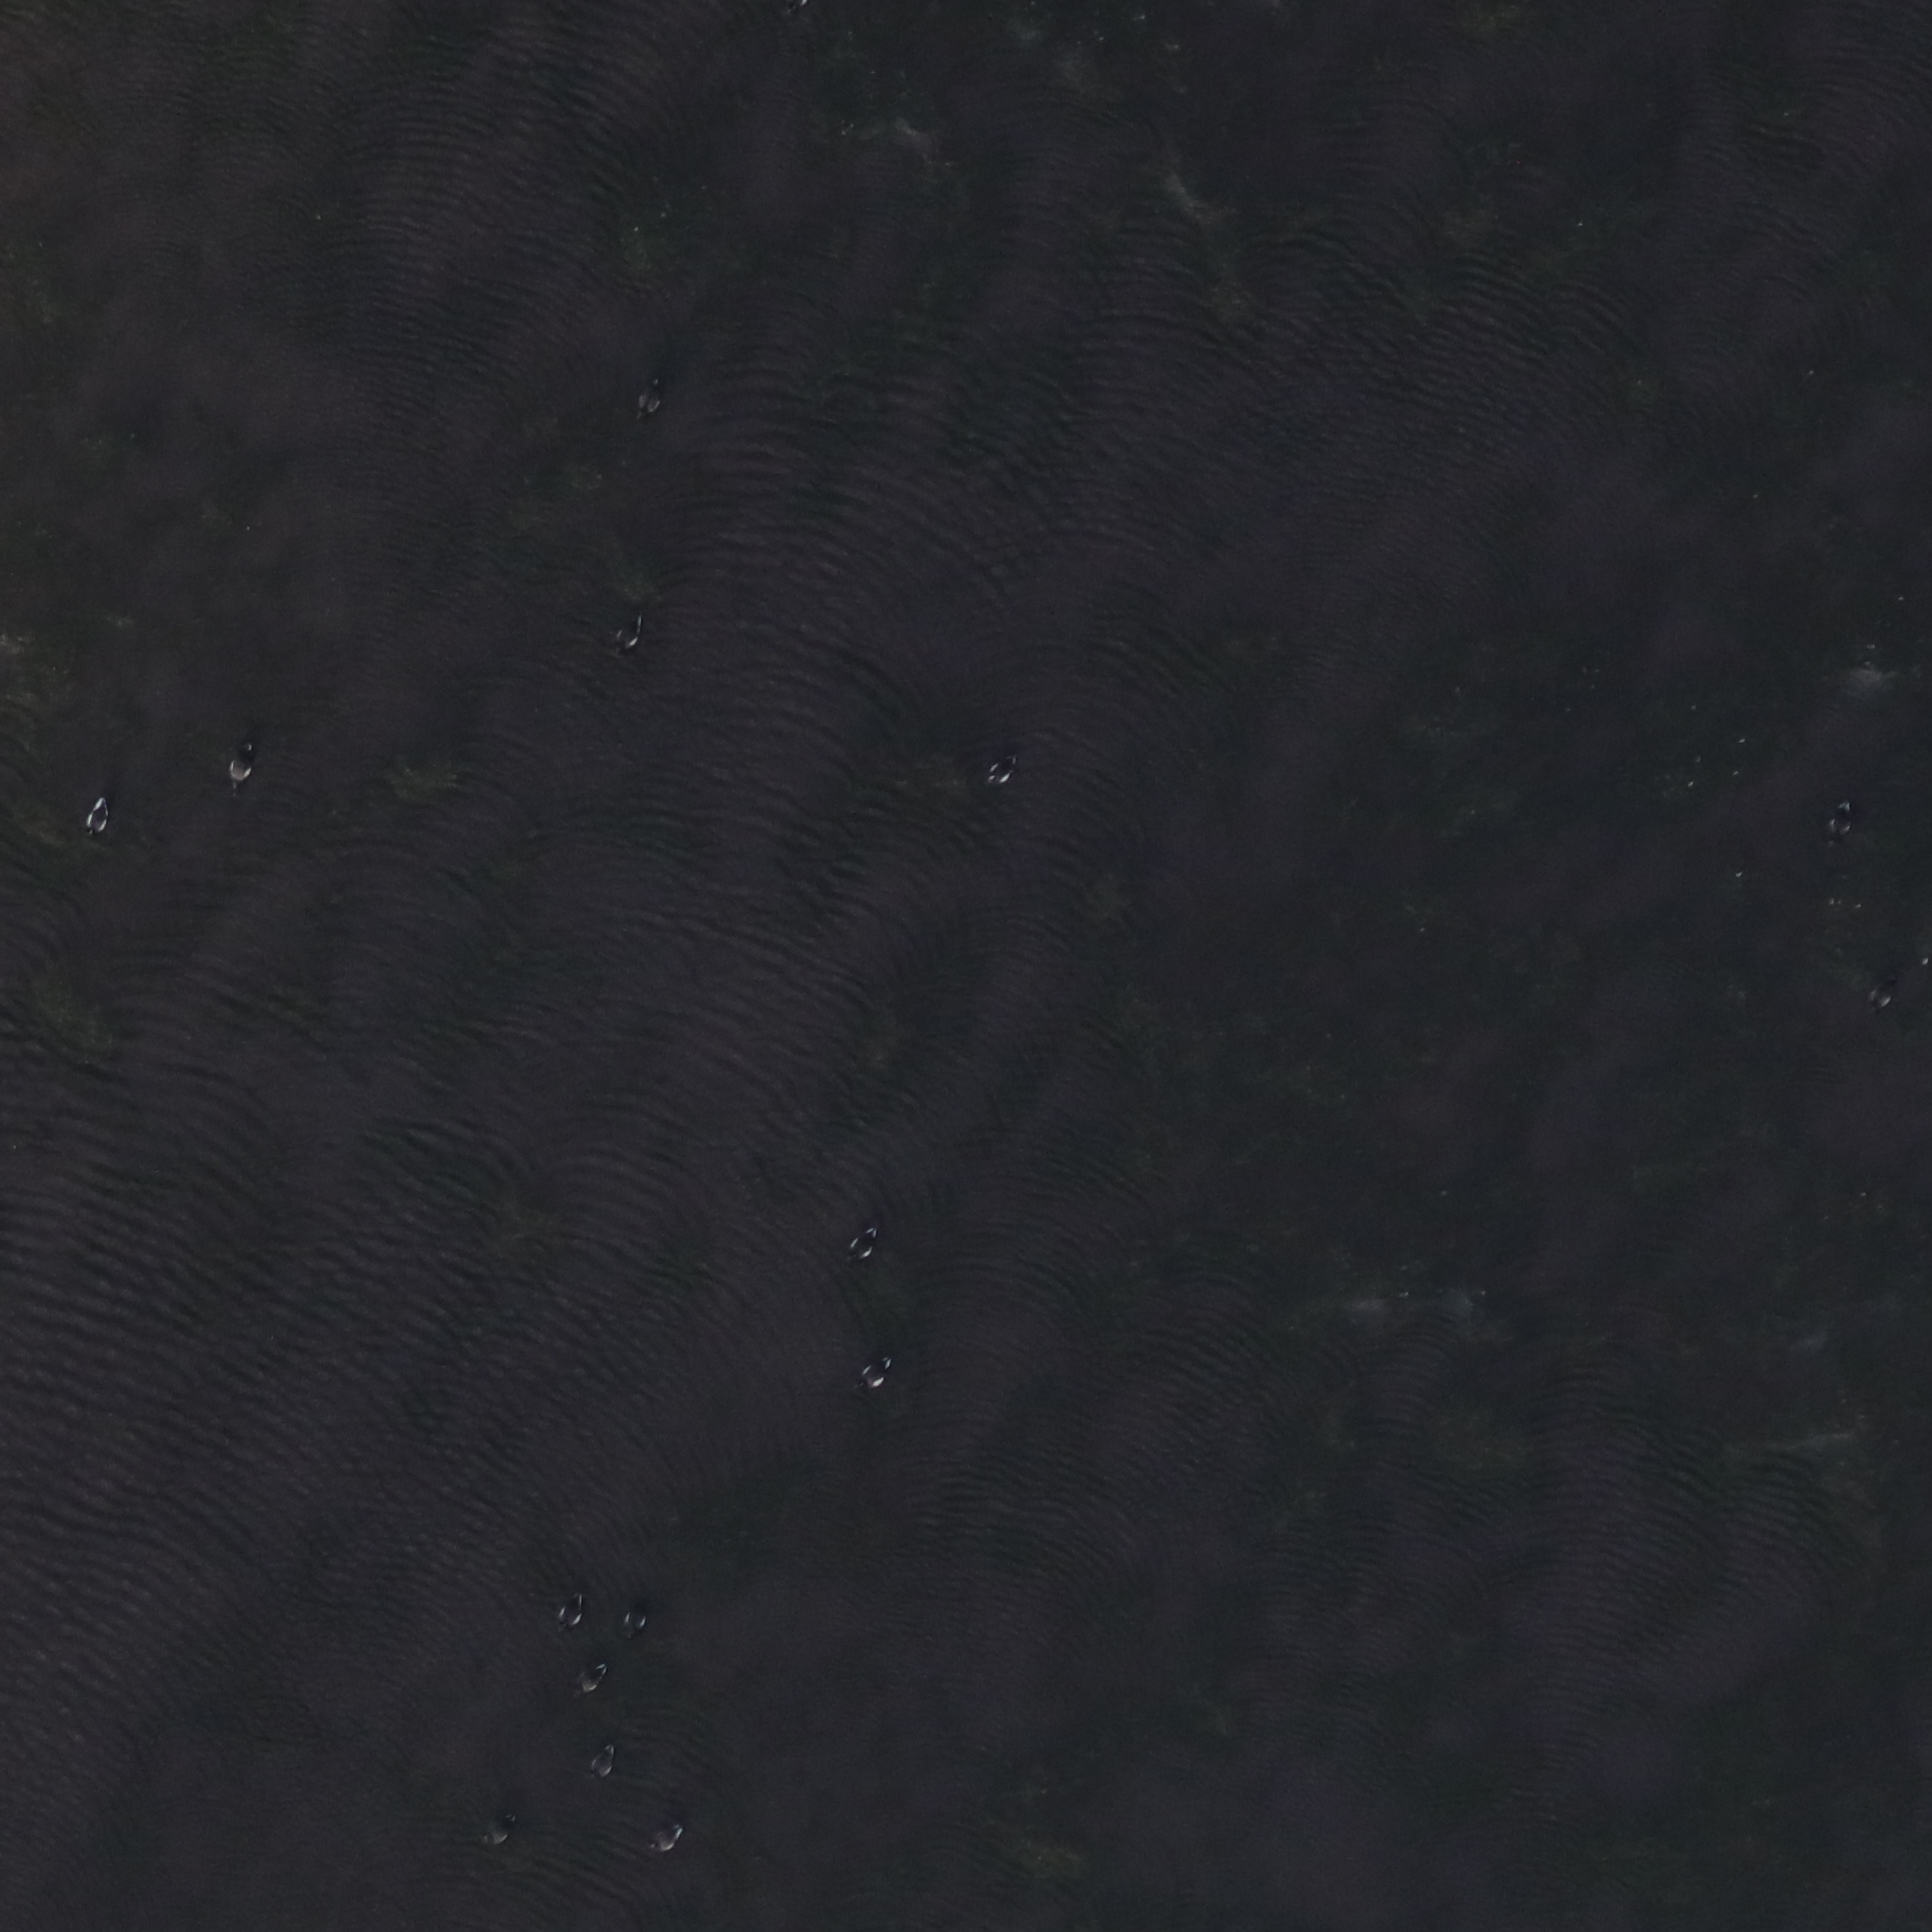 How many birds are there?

15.